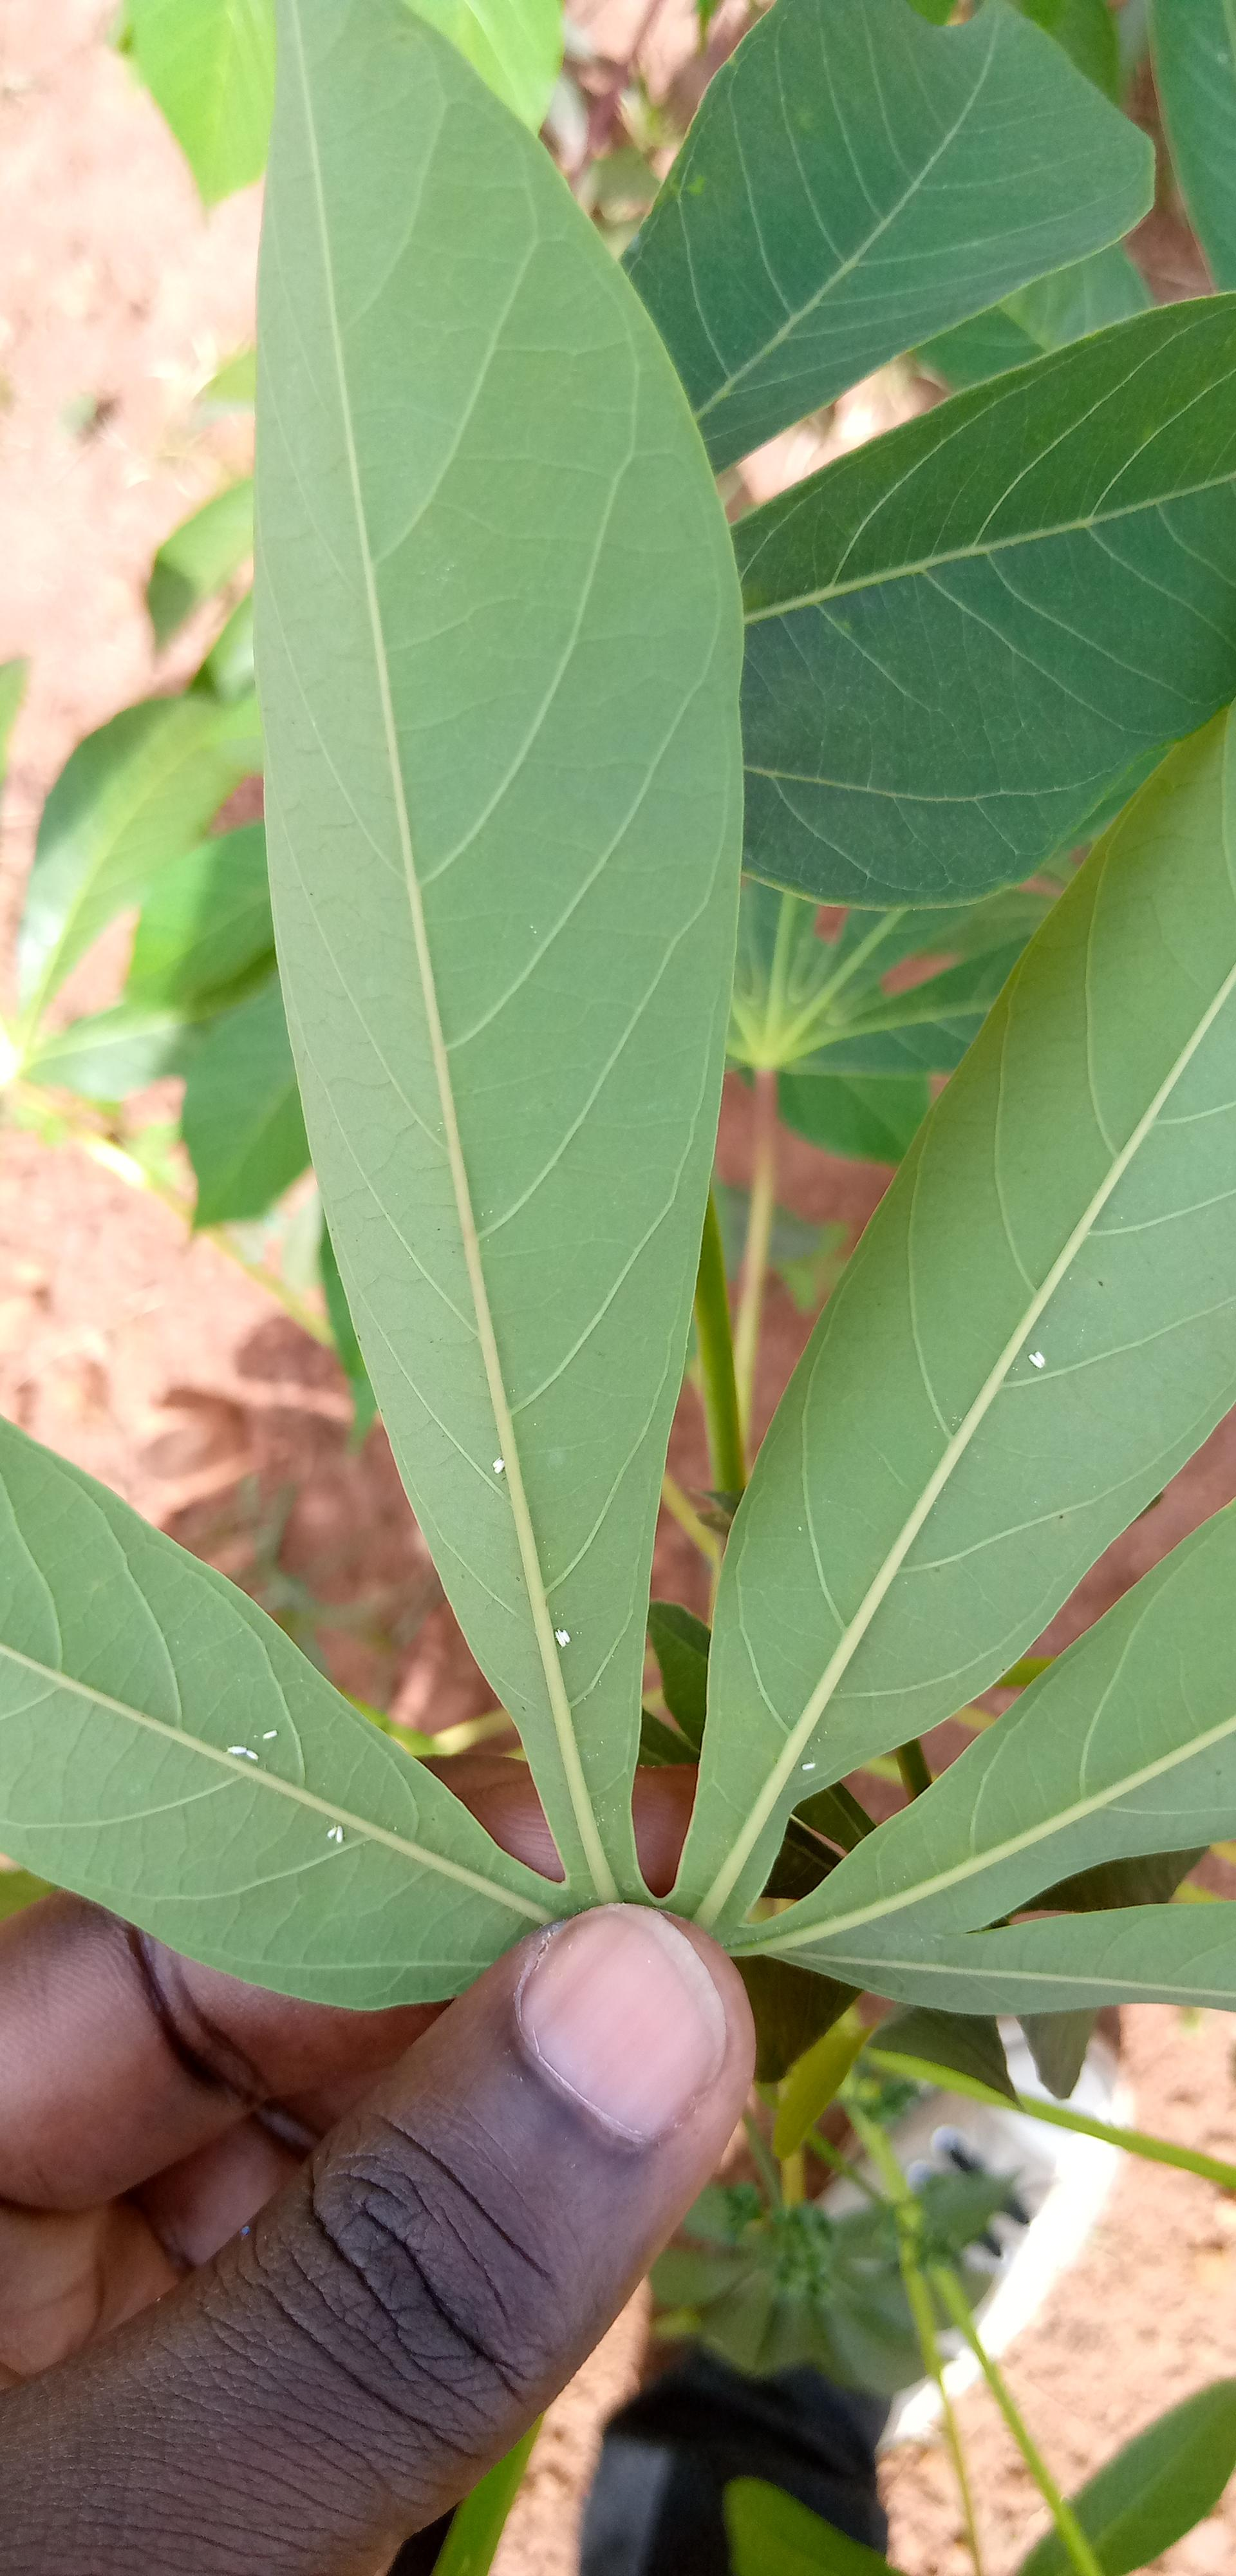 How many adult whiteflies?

9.